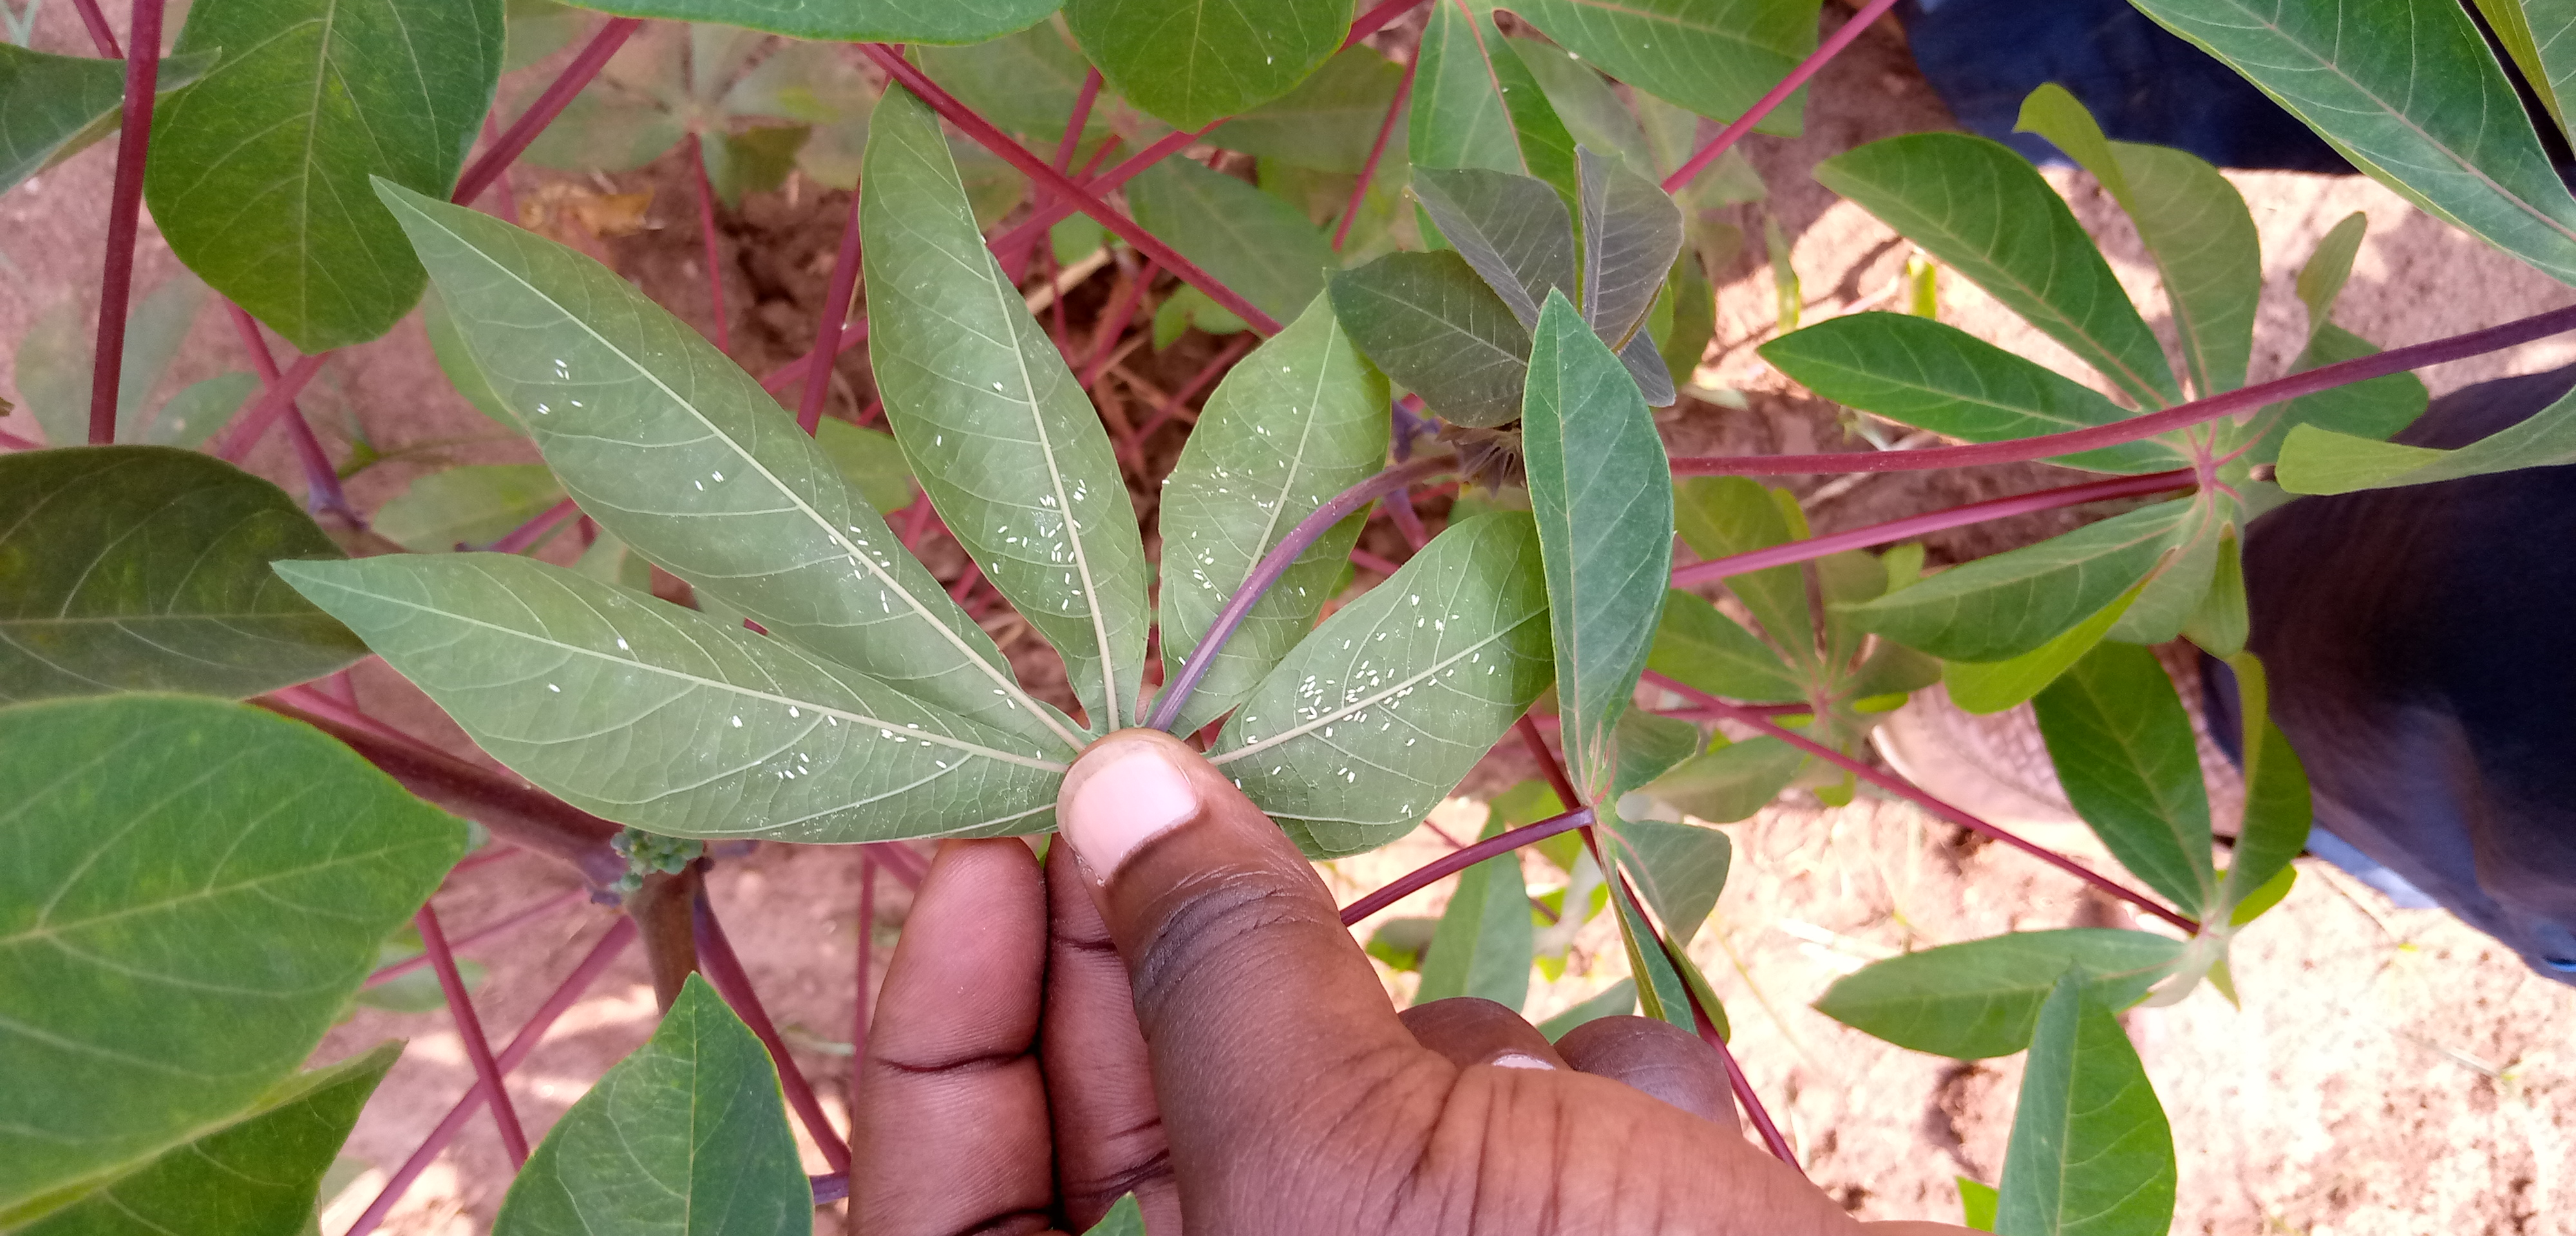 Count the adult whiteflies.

133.